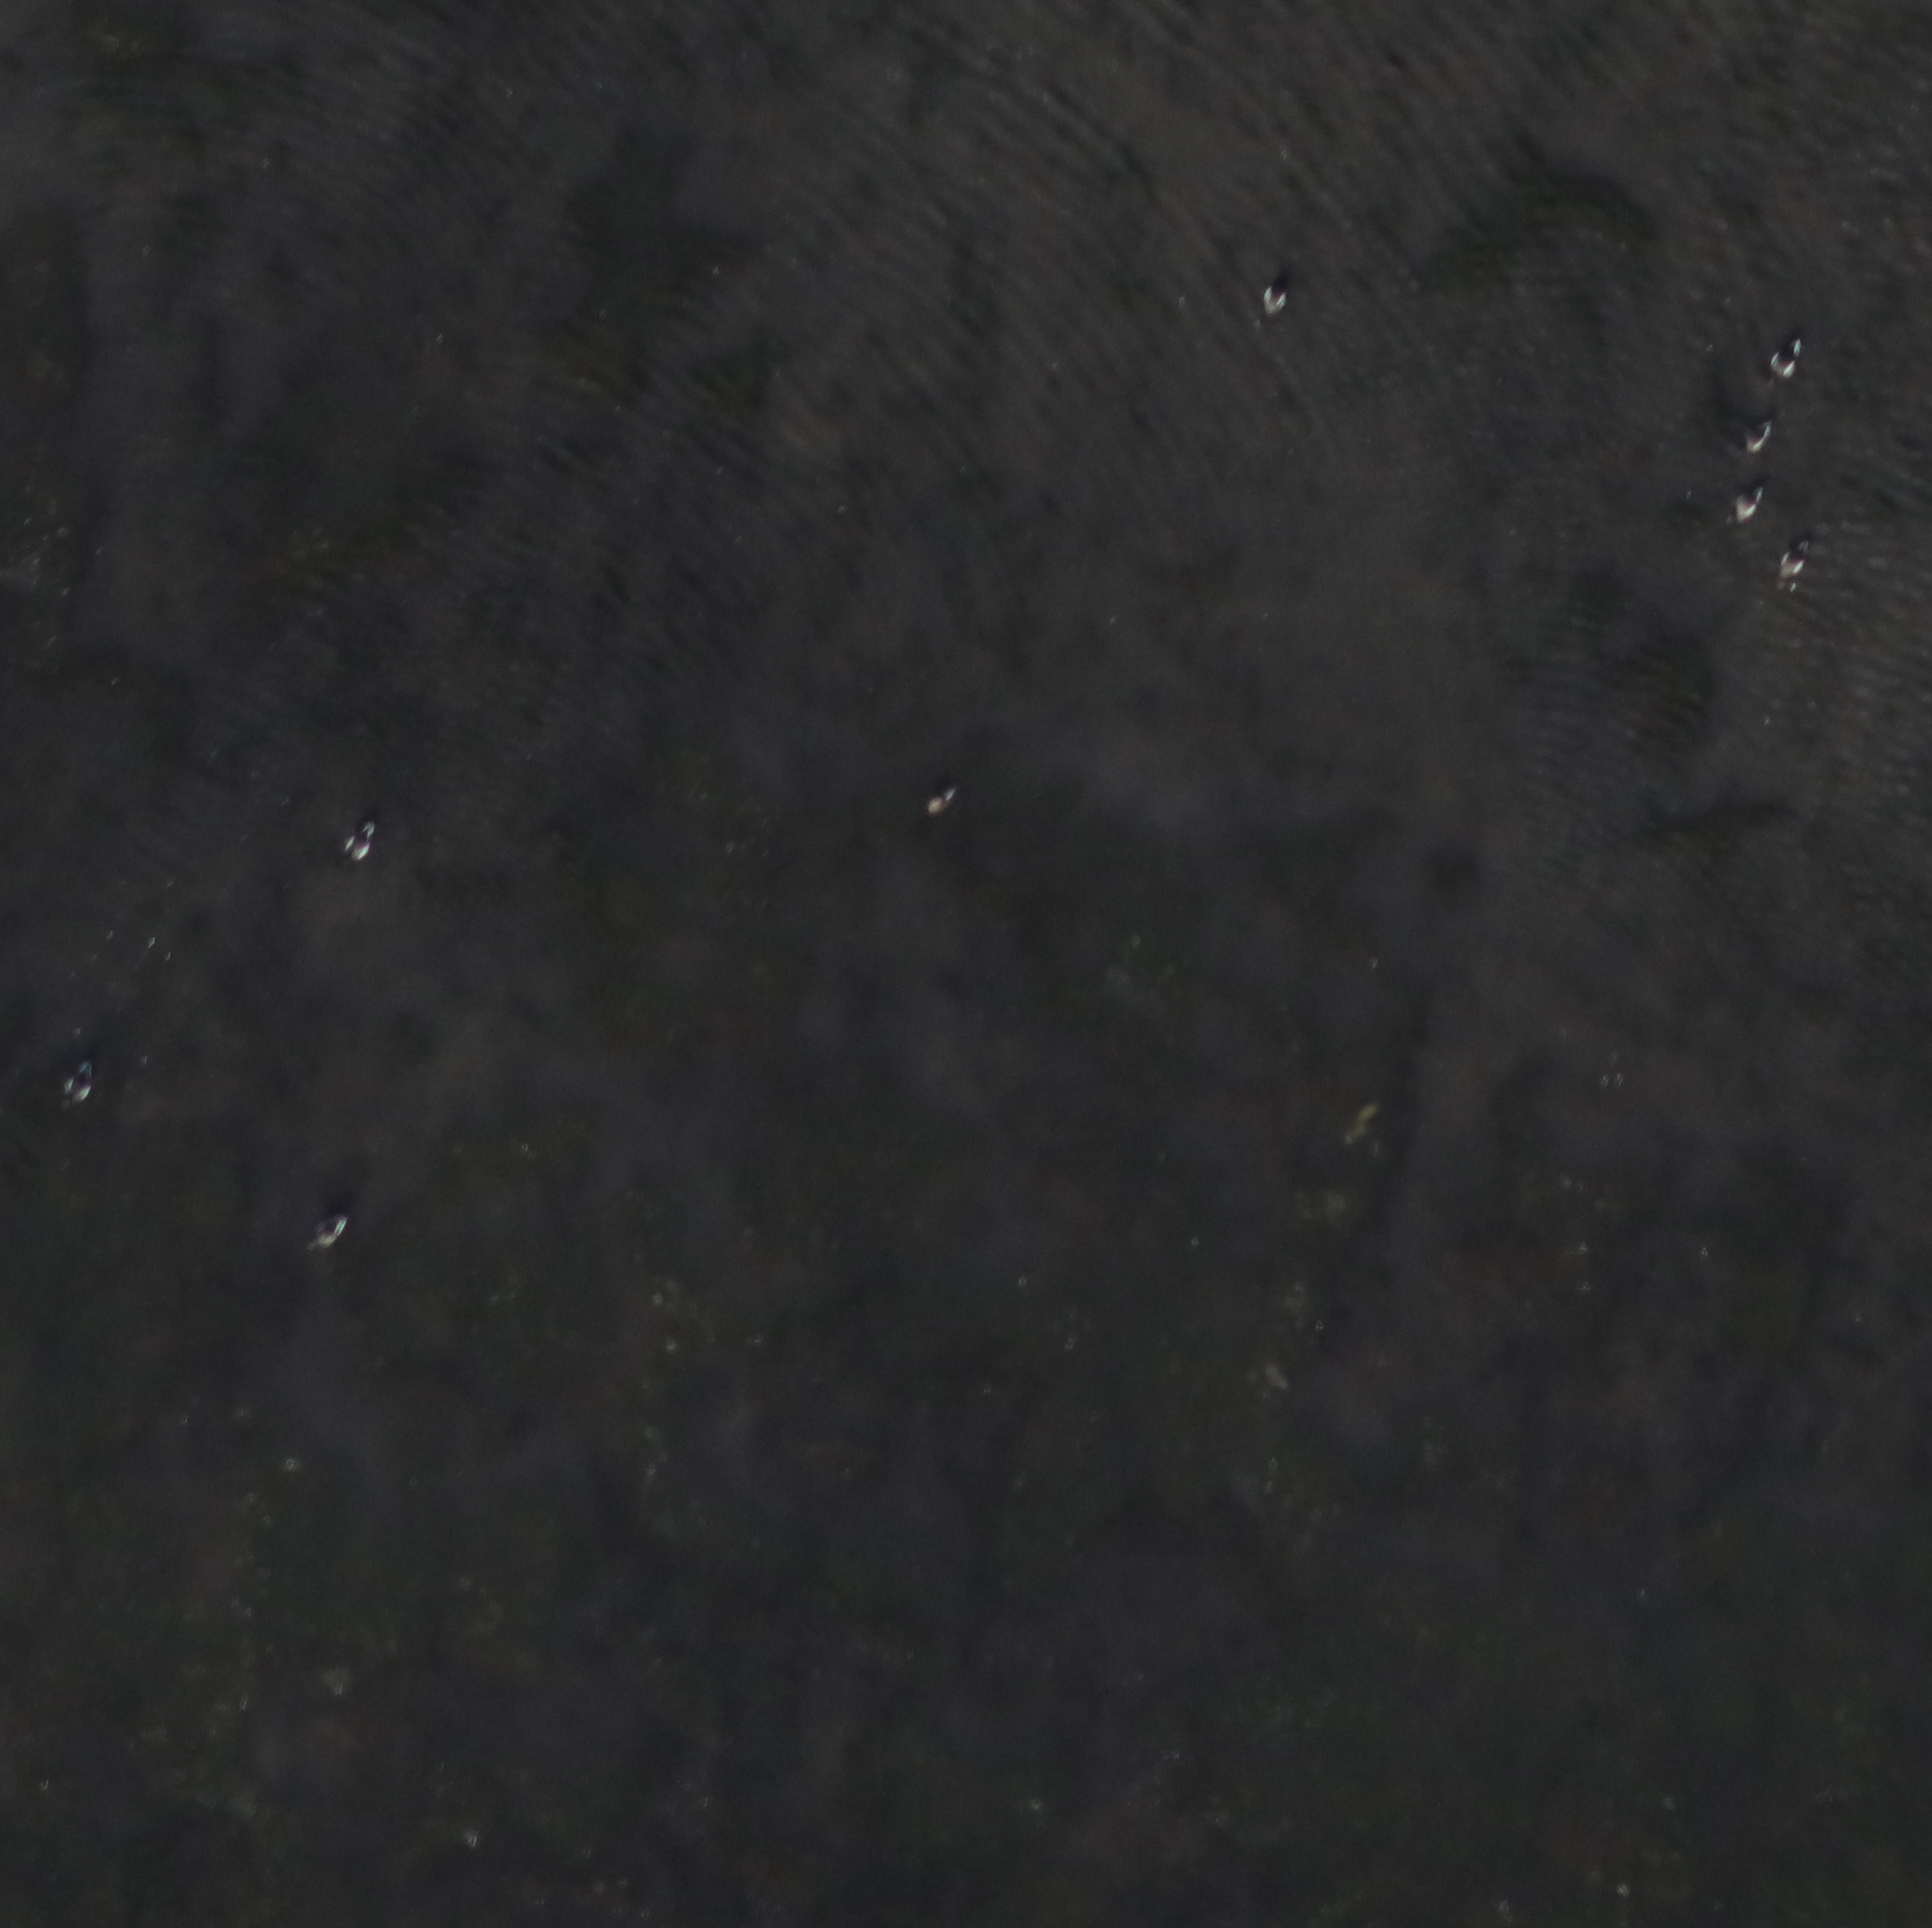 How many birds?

9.